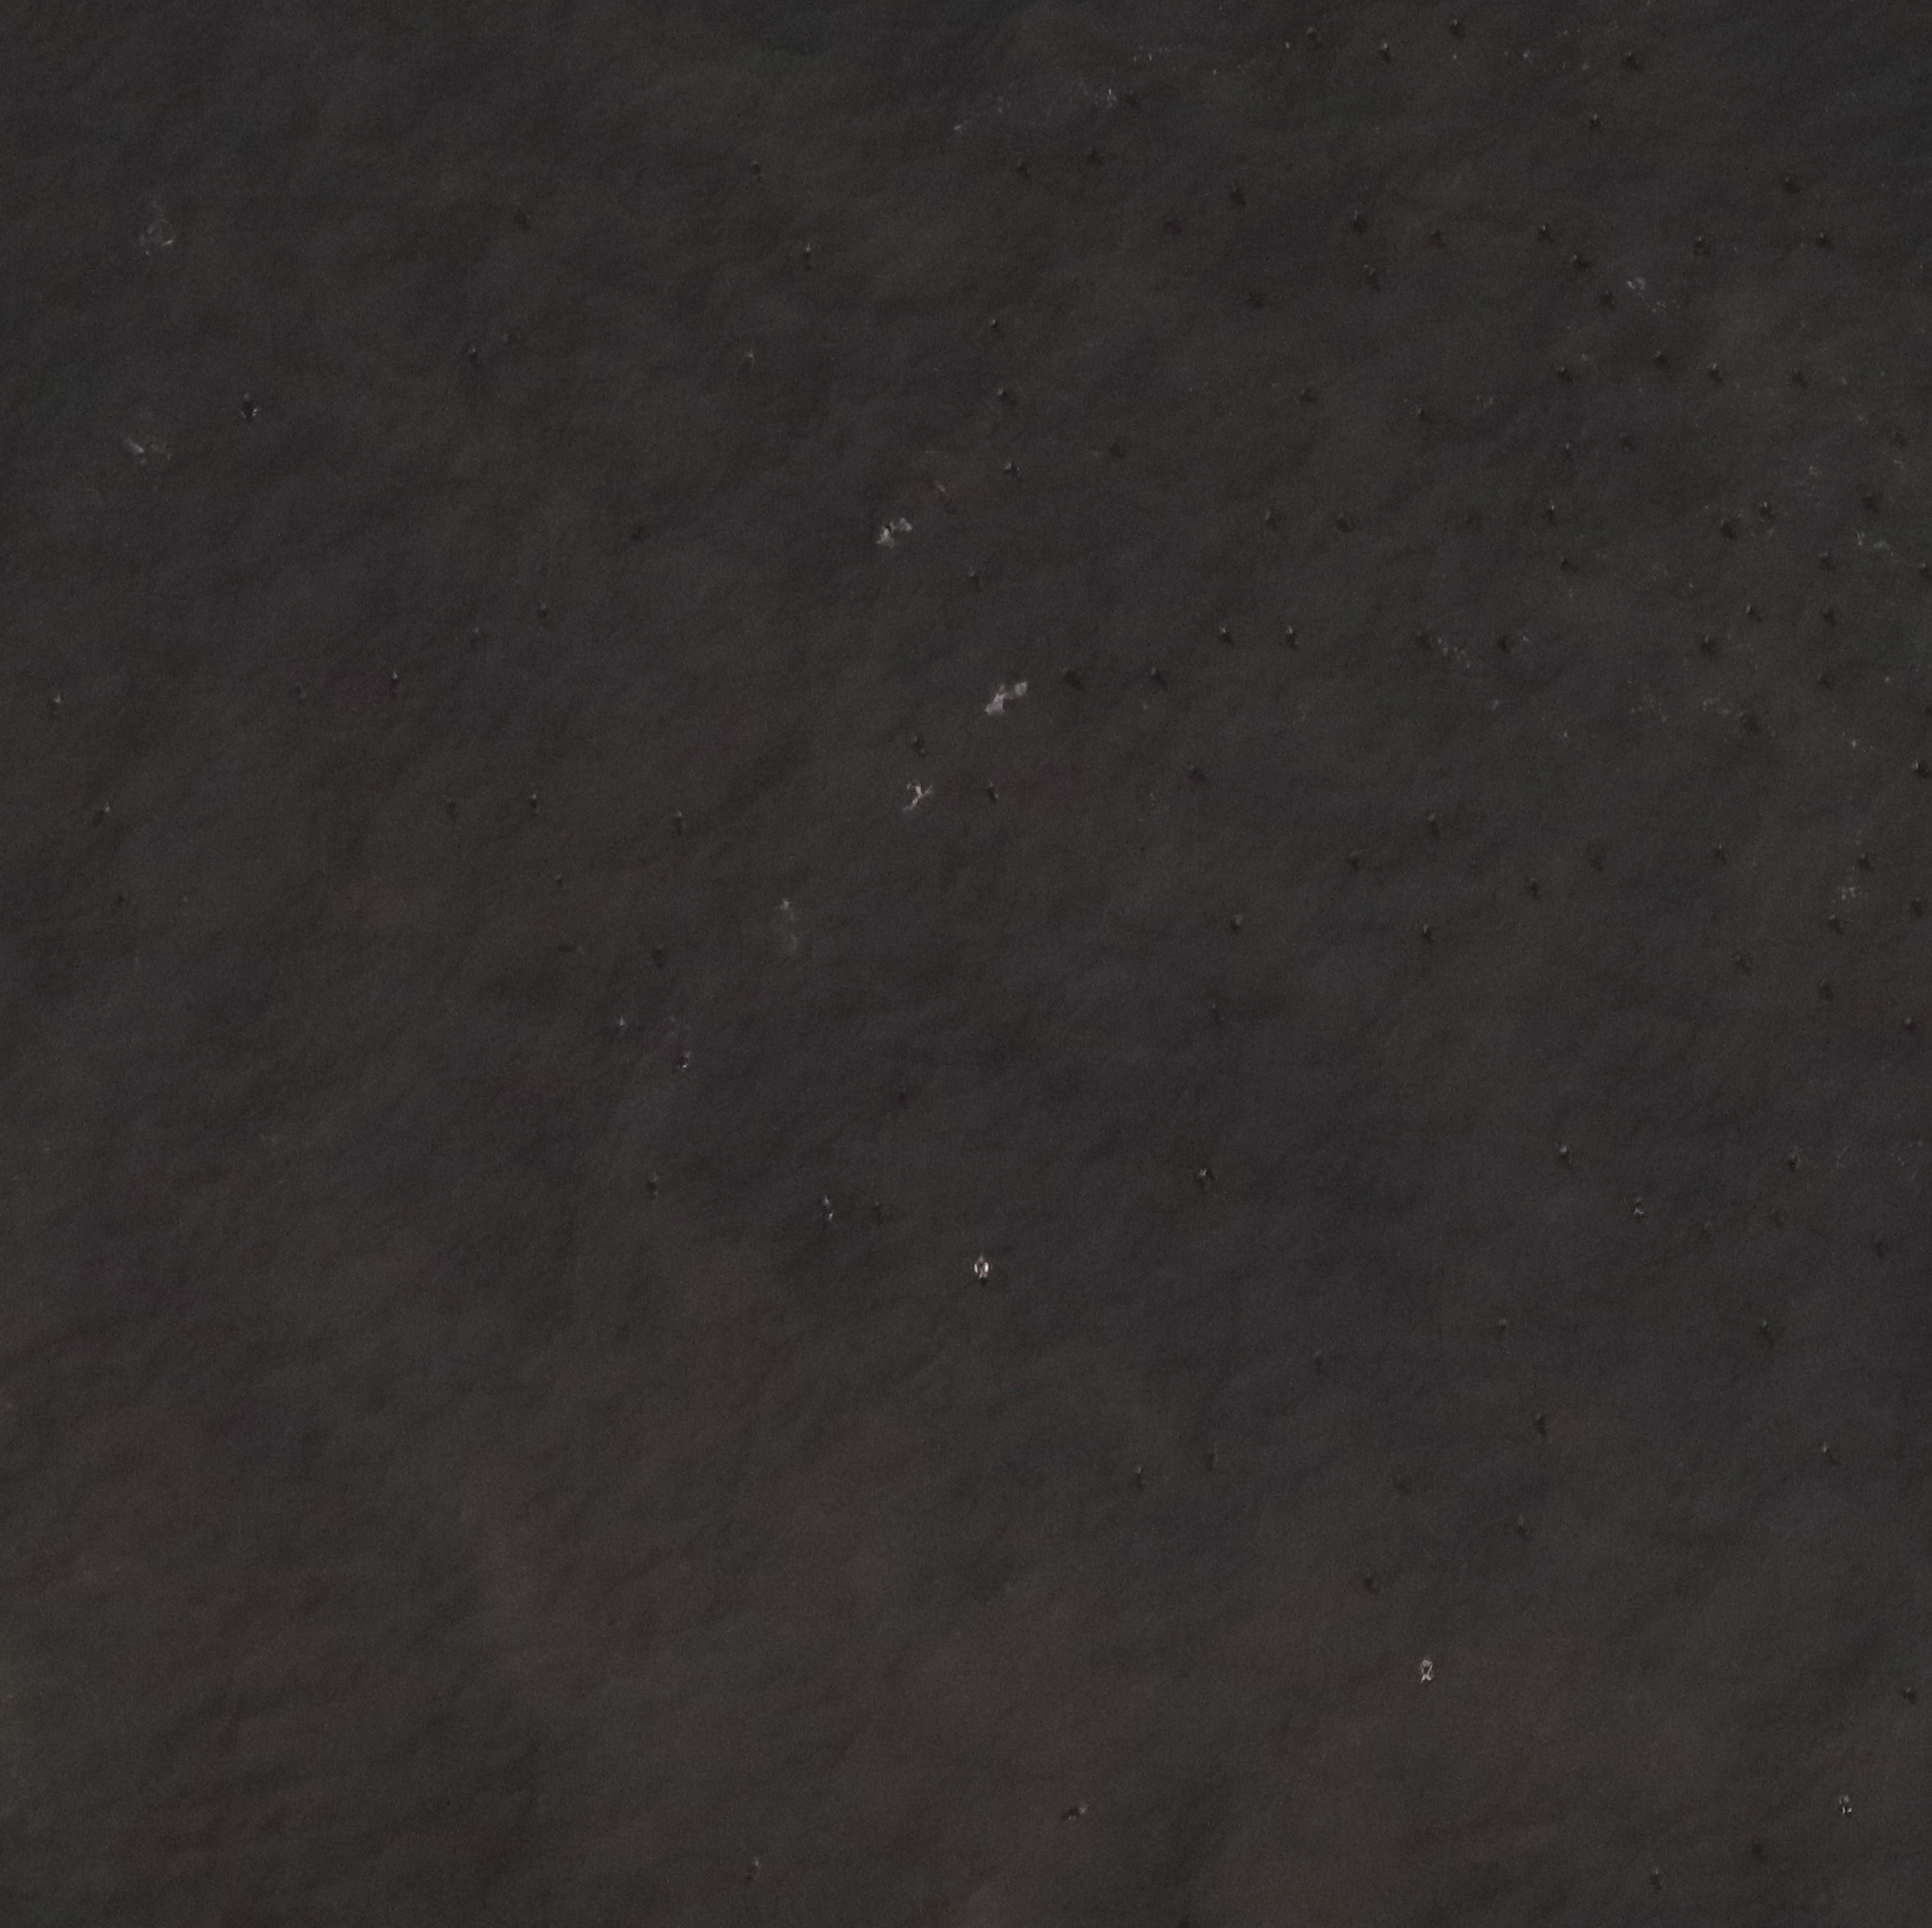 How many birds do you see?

130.